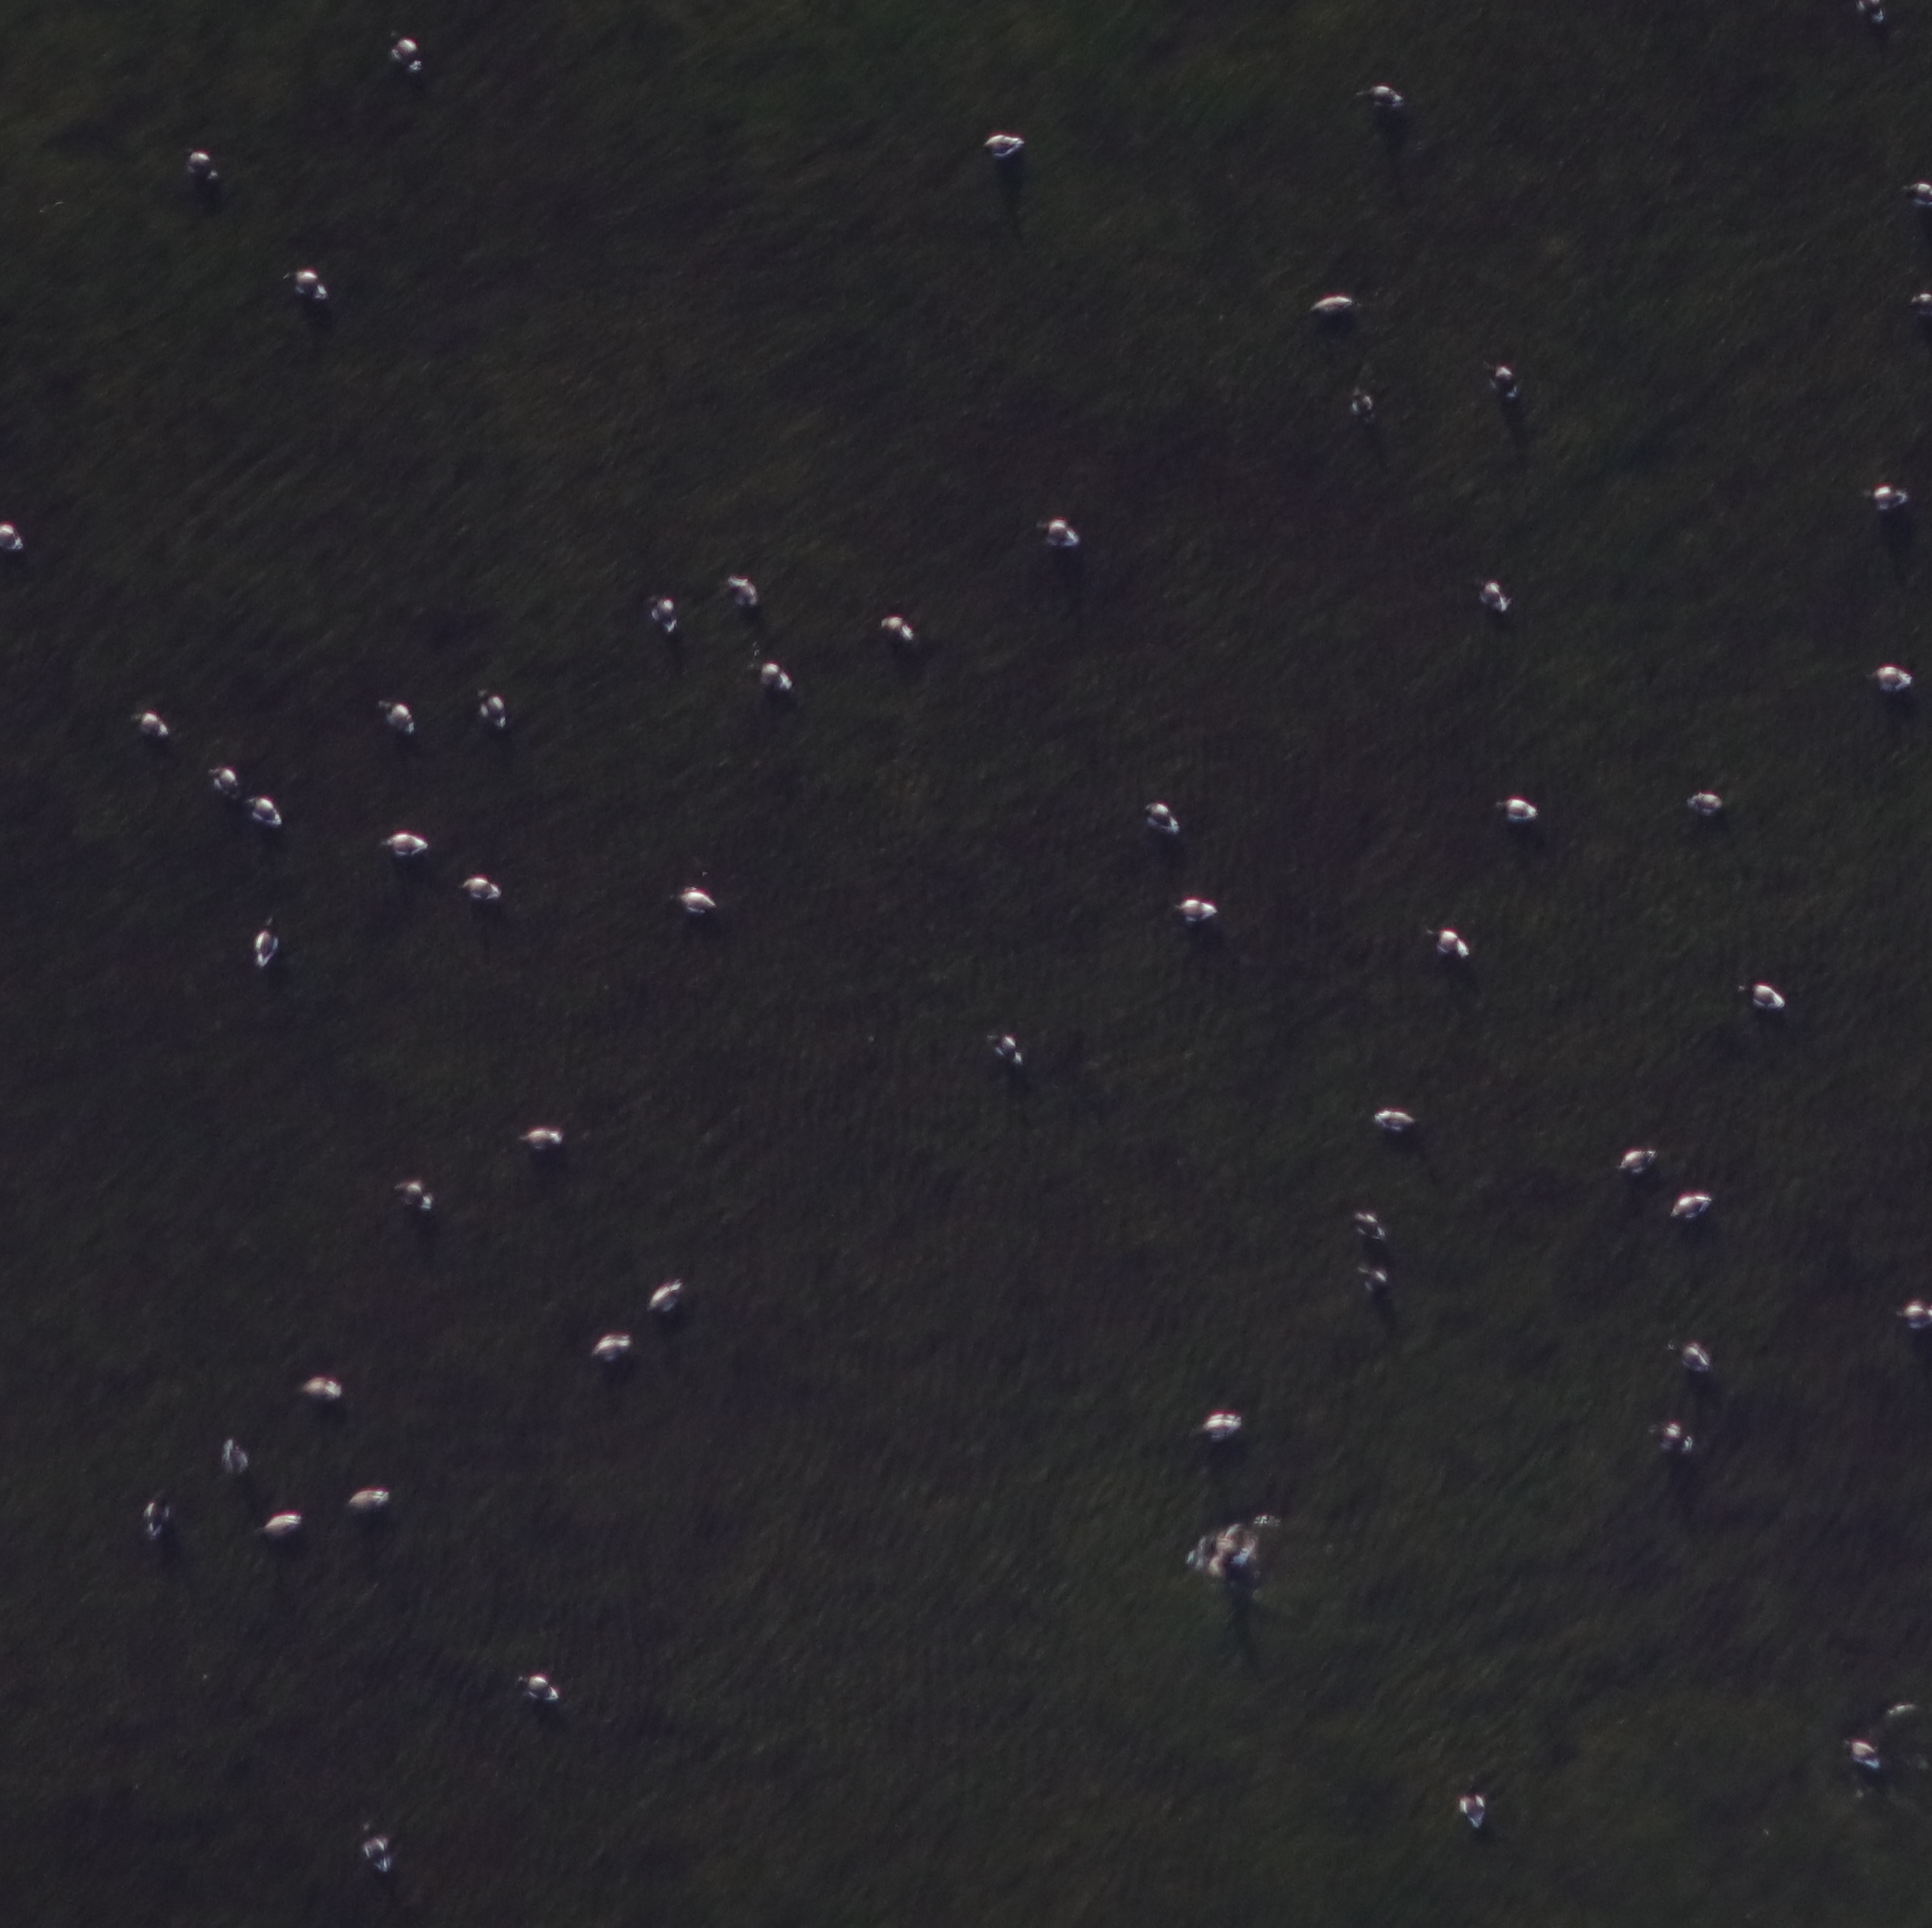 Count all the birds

60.